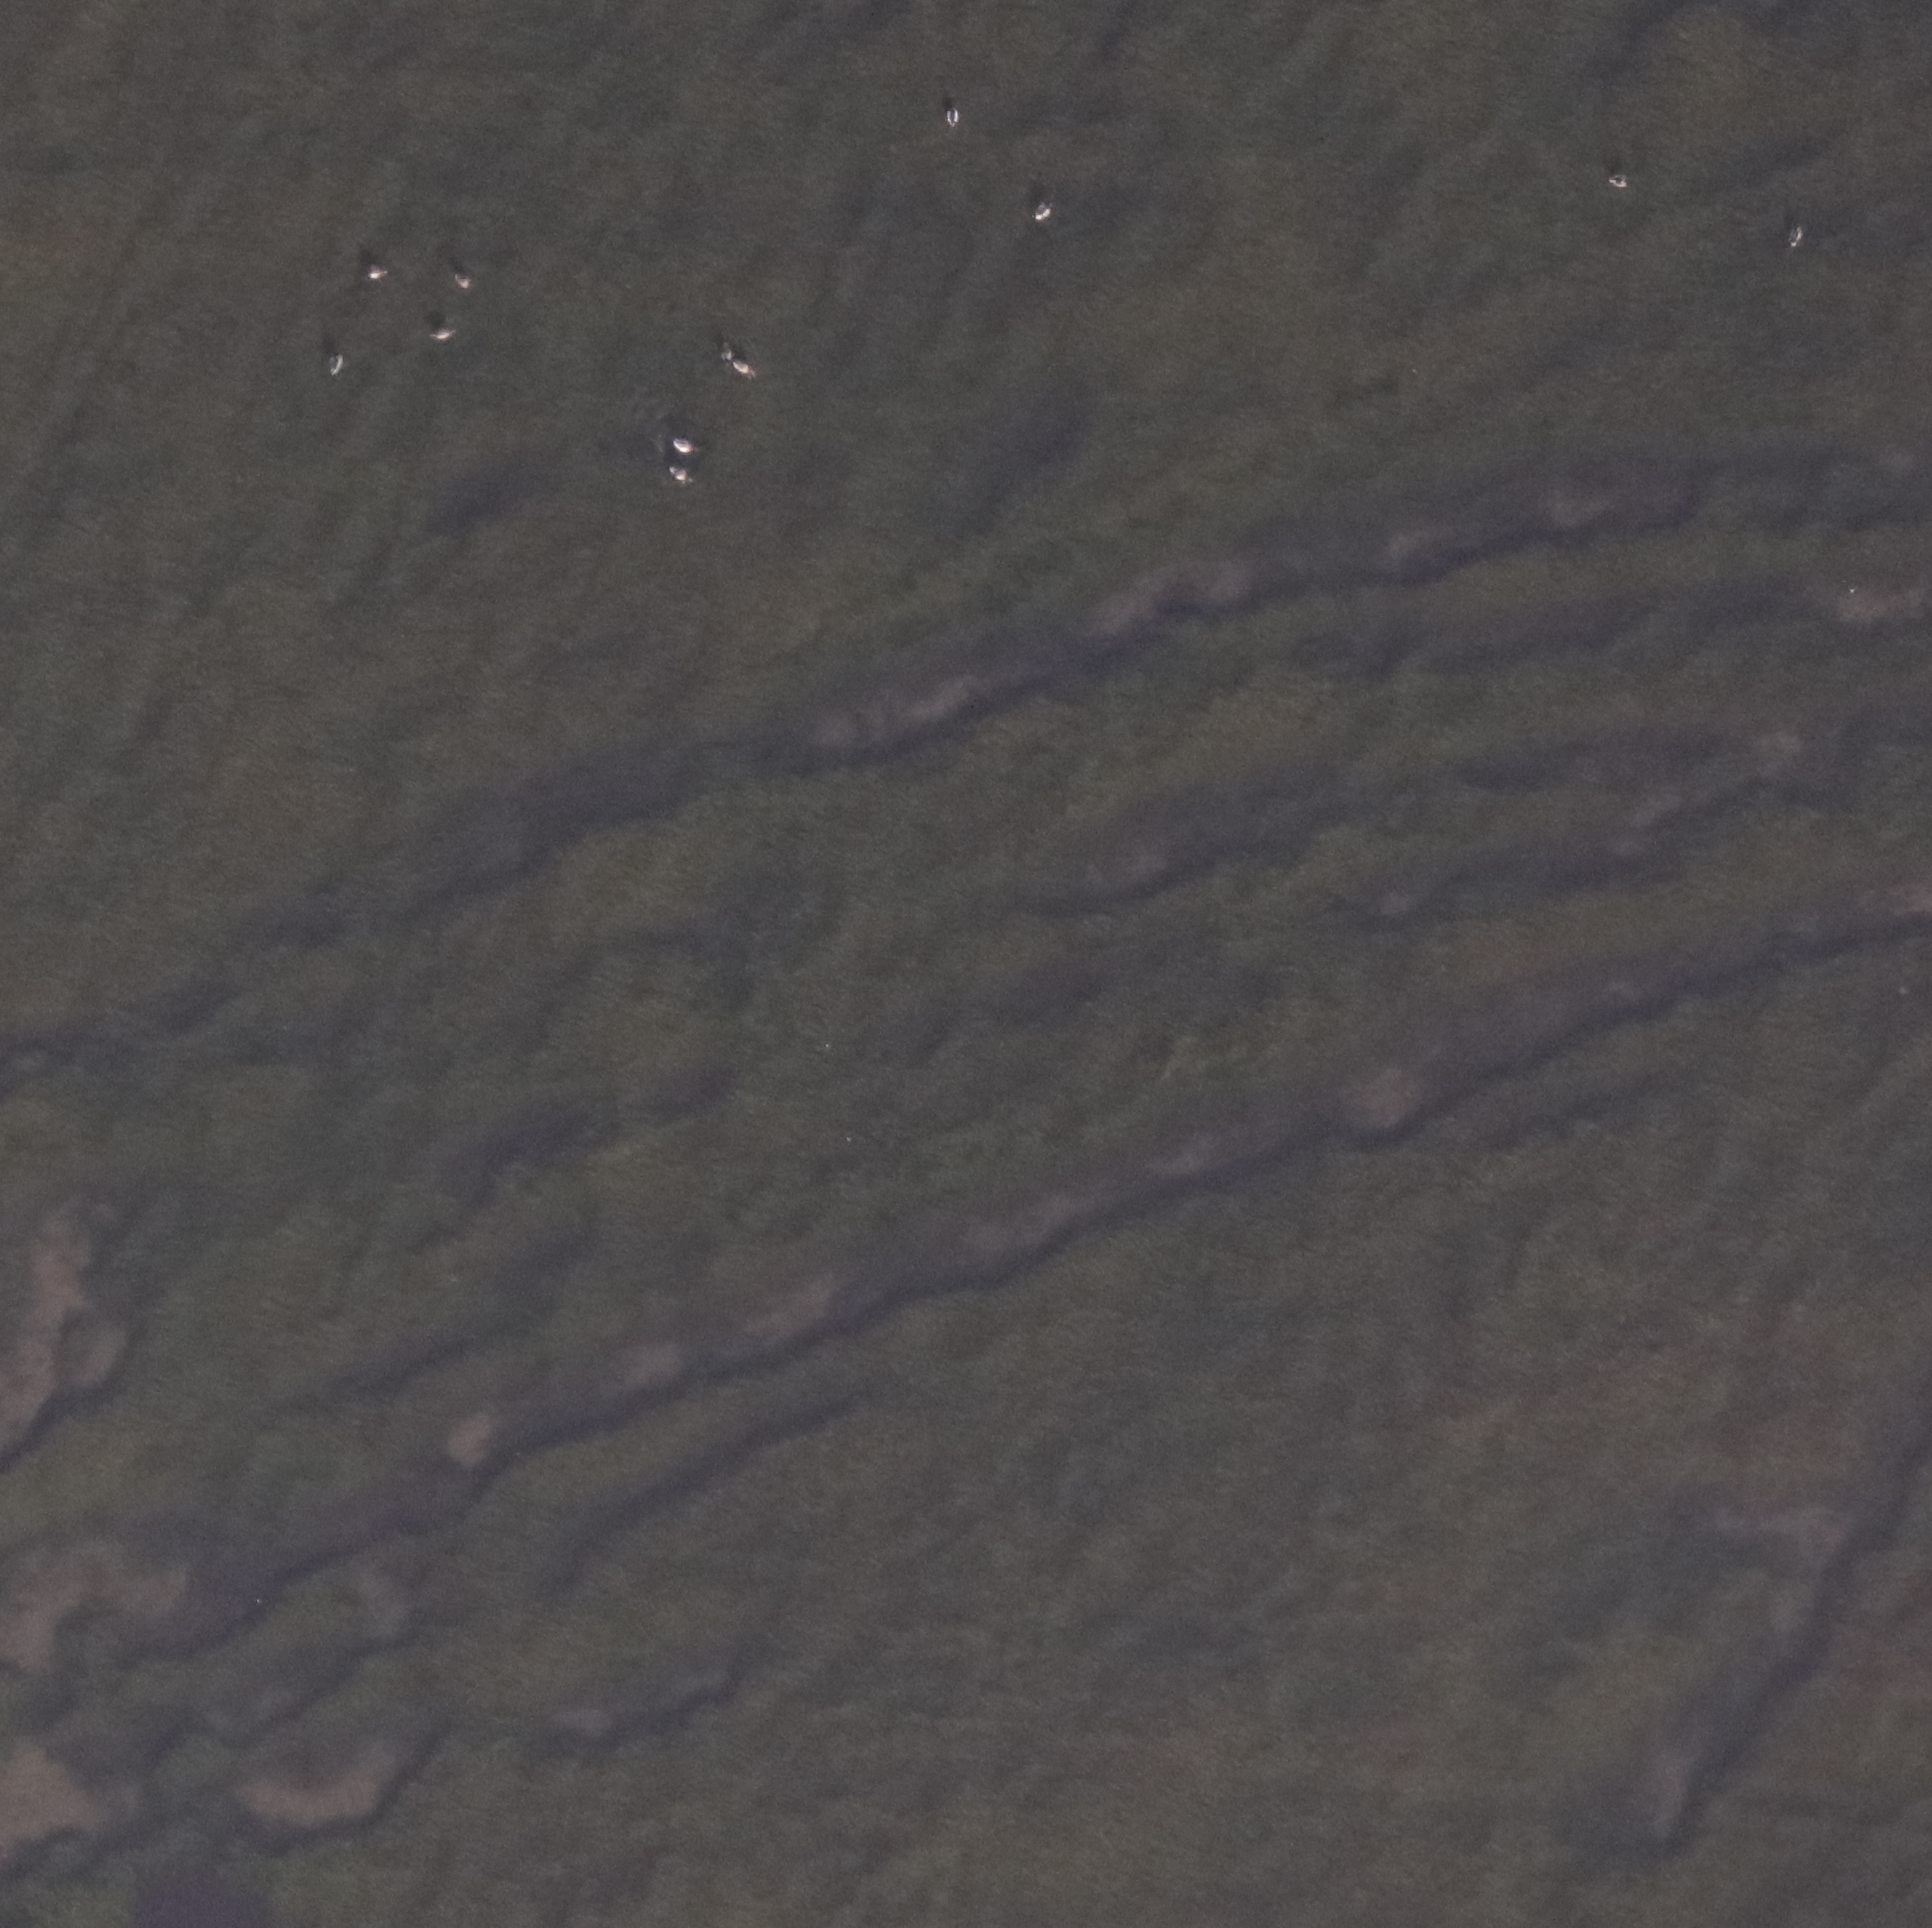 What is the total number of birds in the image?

11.